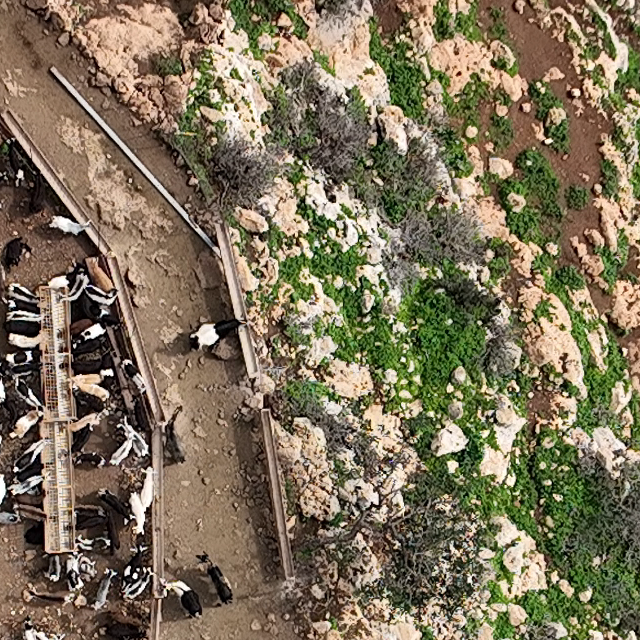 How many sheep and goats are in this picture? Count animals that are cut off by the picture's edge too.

67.